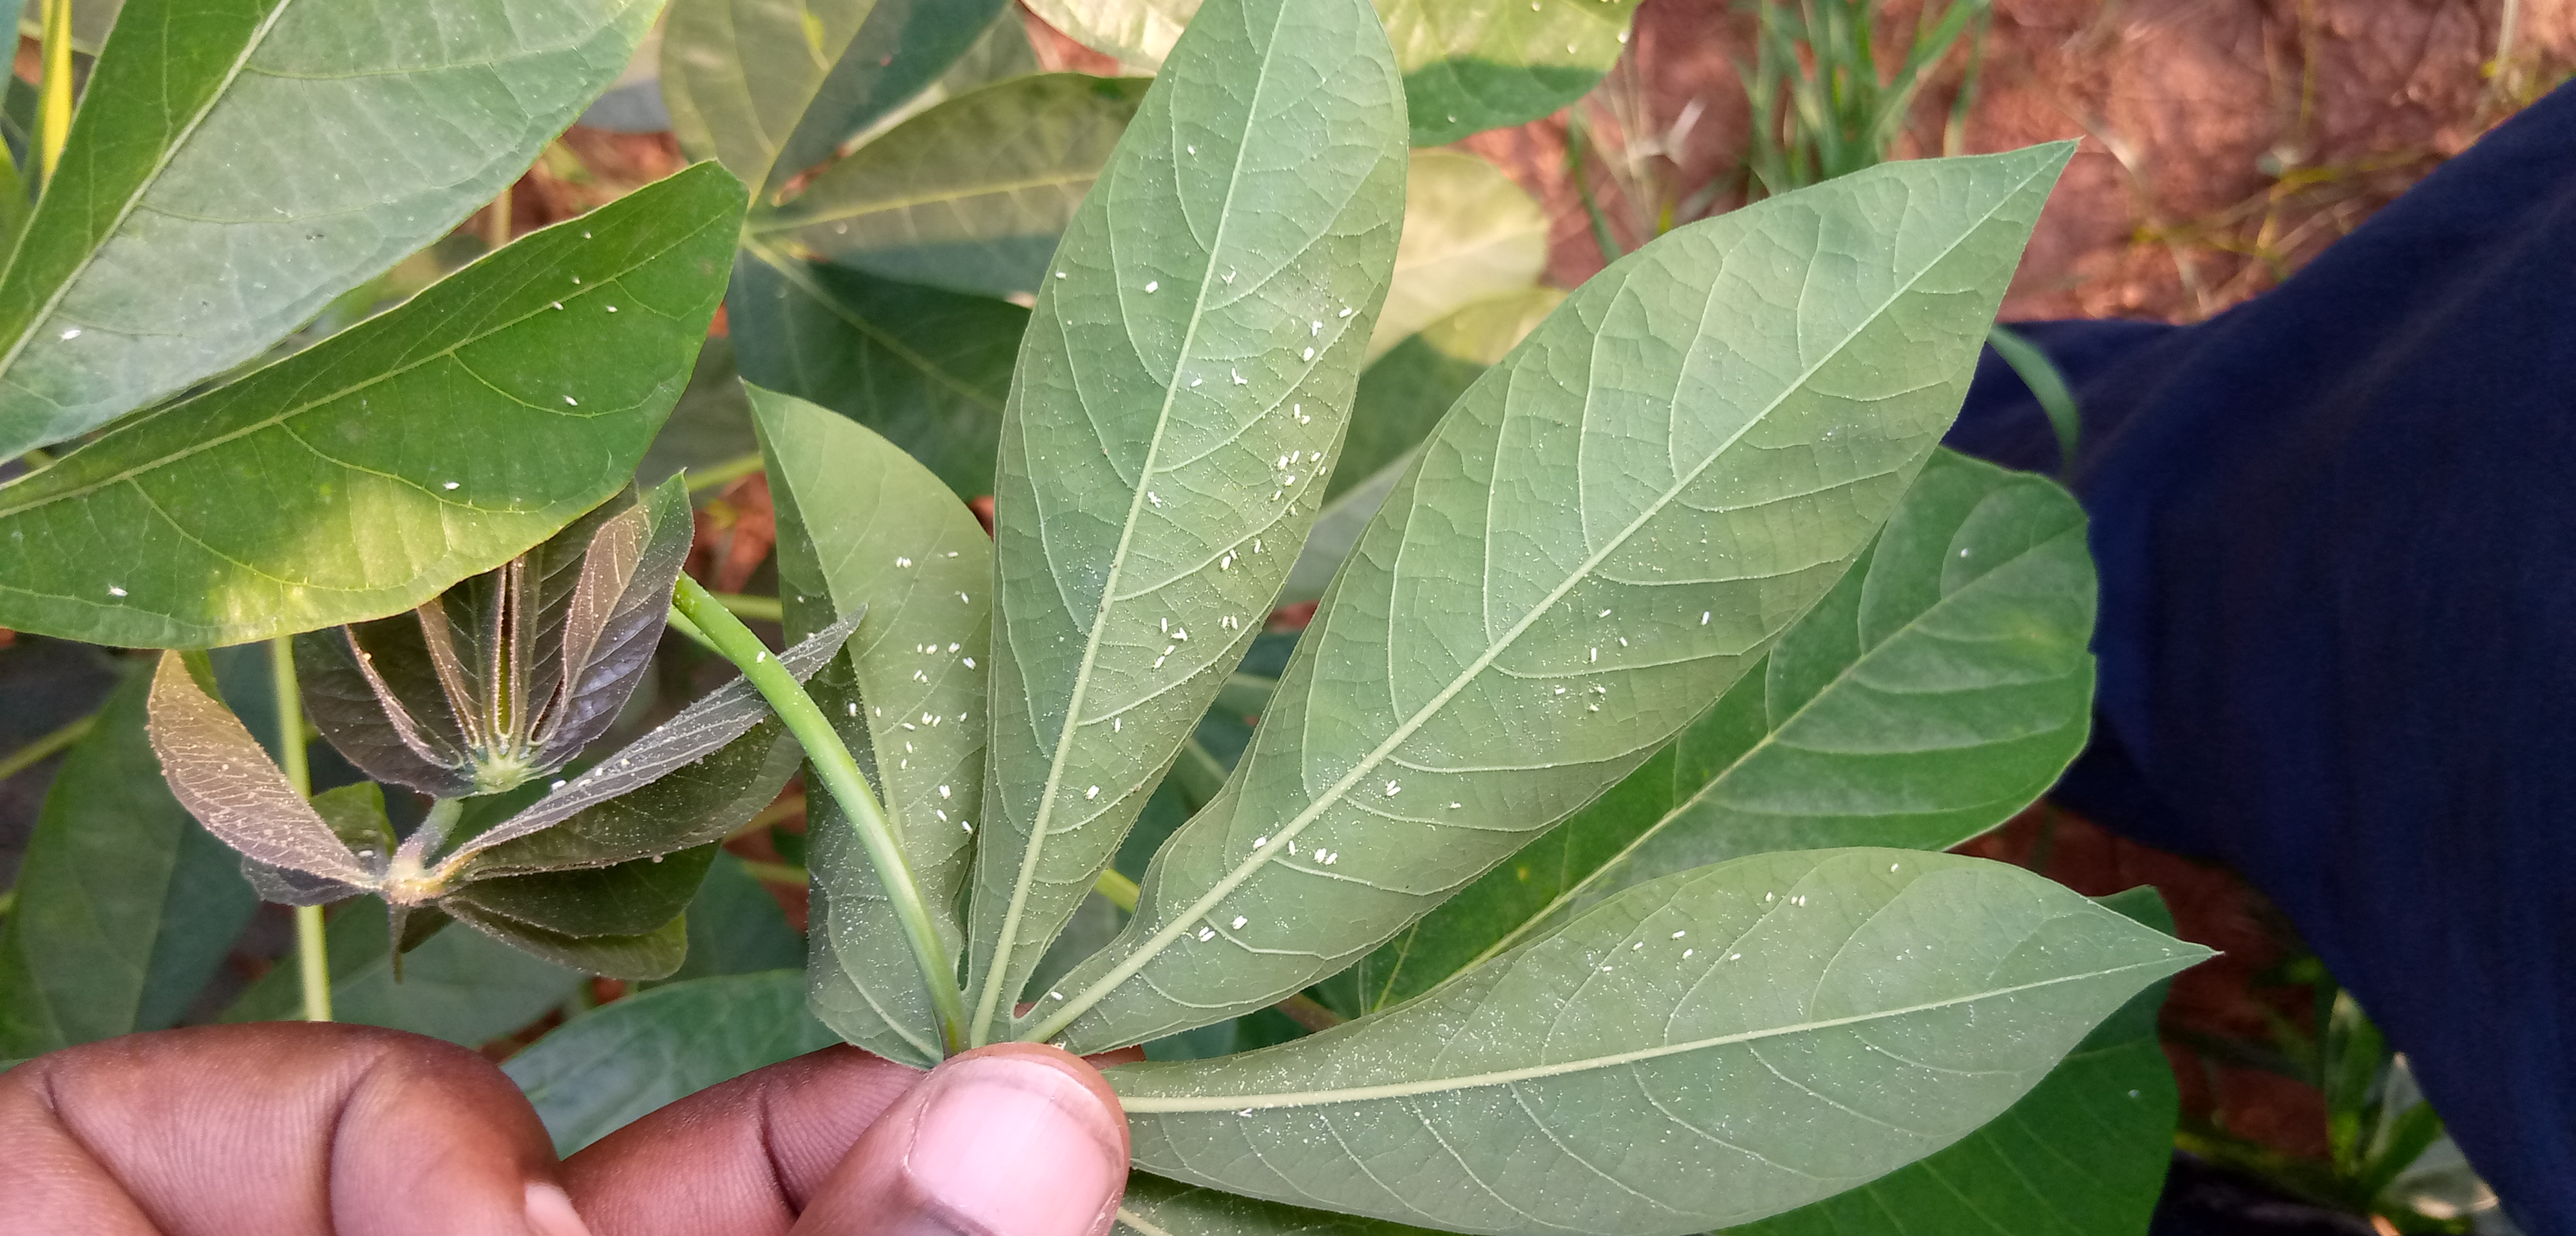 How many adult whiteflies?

113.